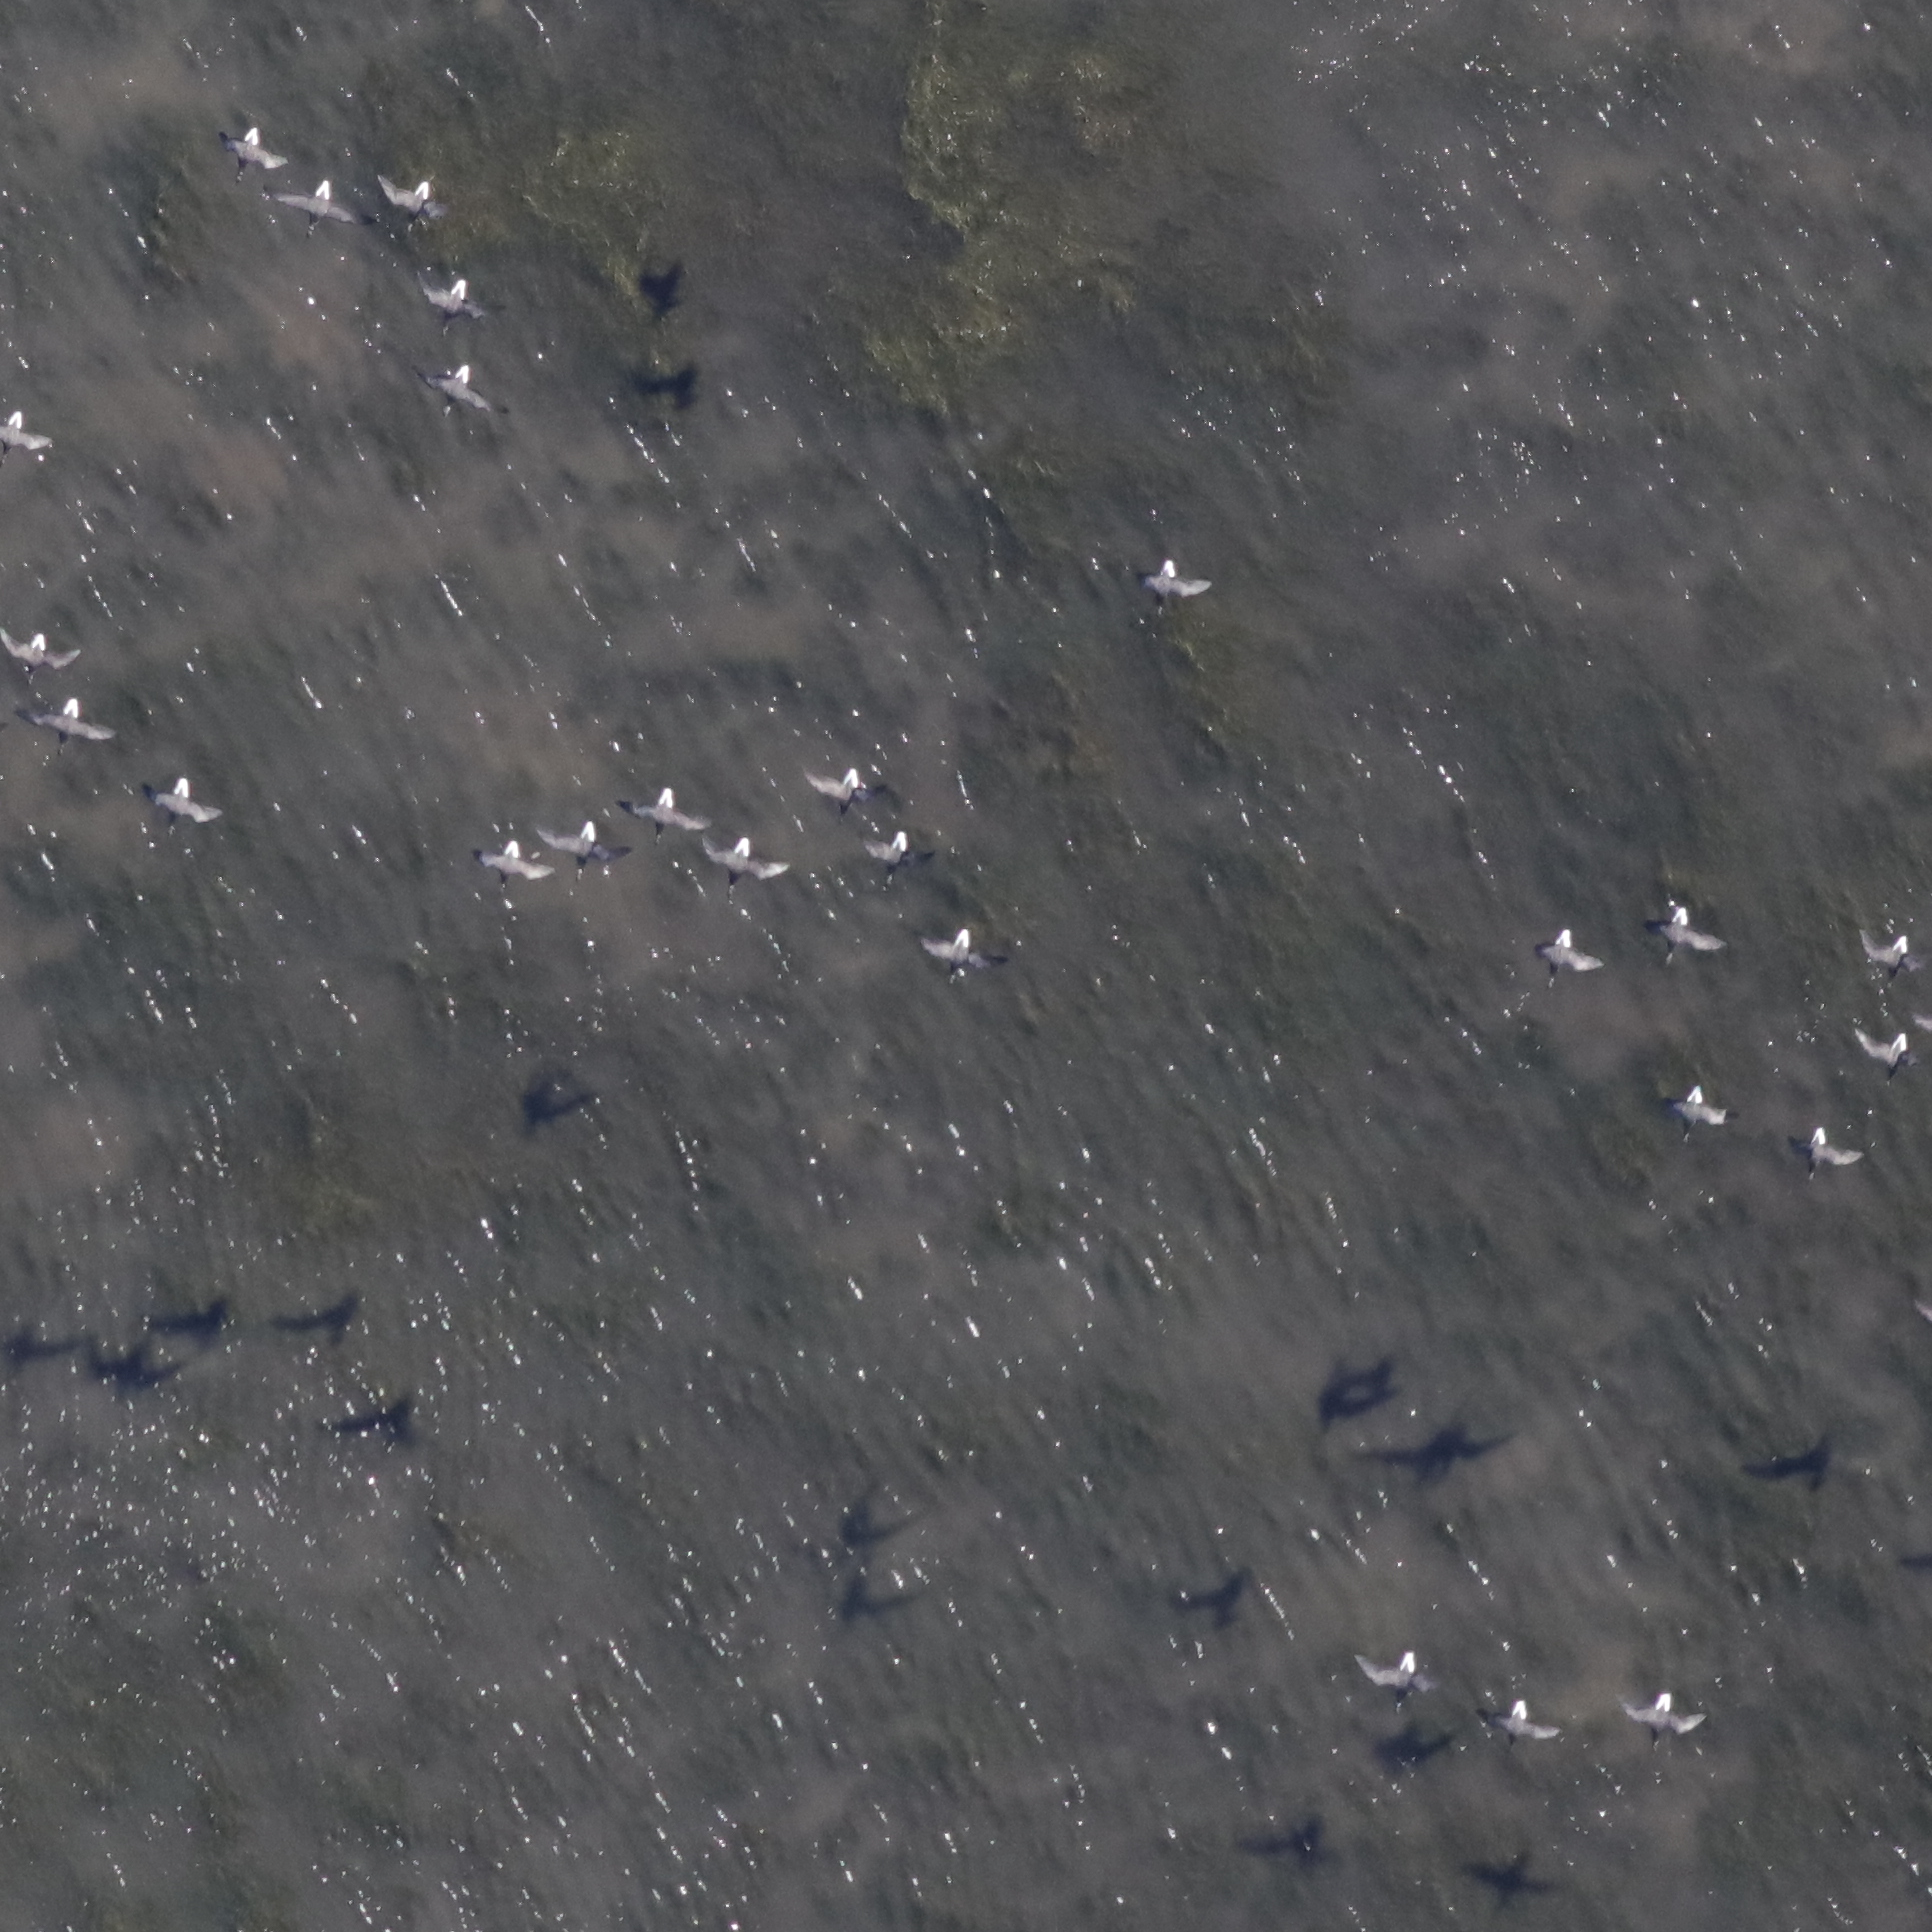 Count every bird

26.